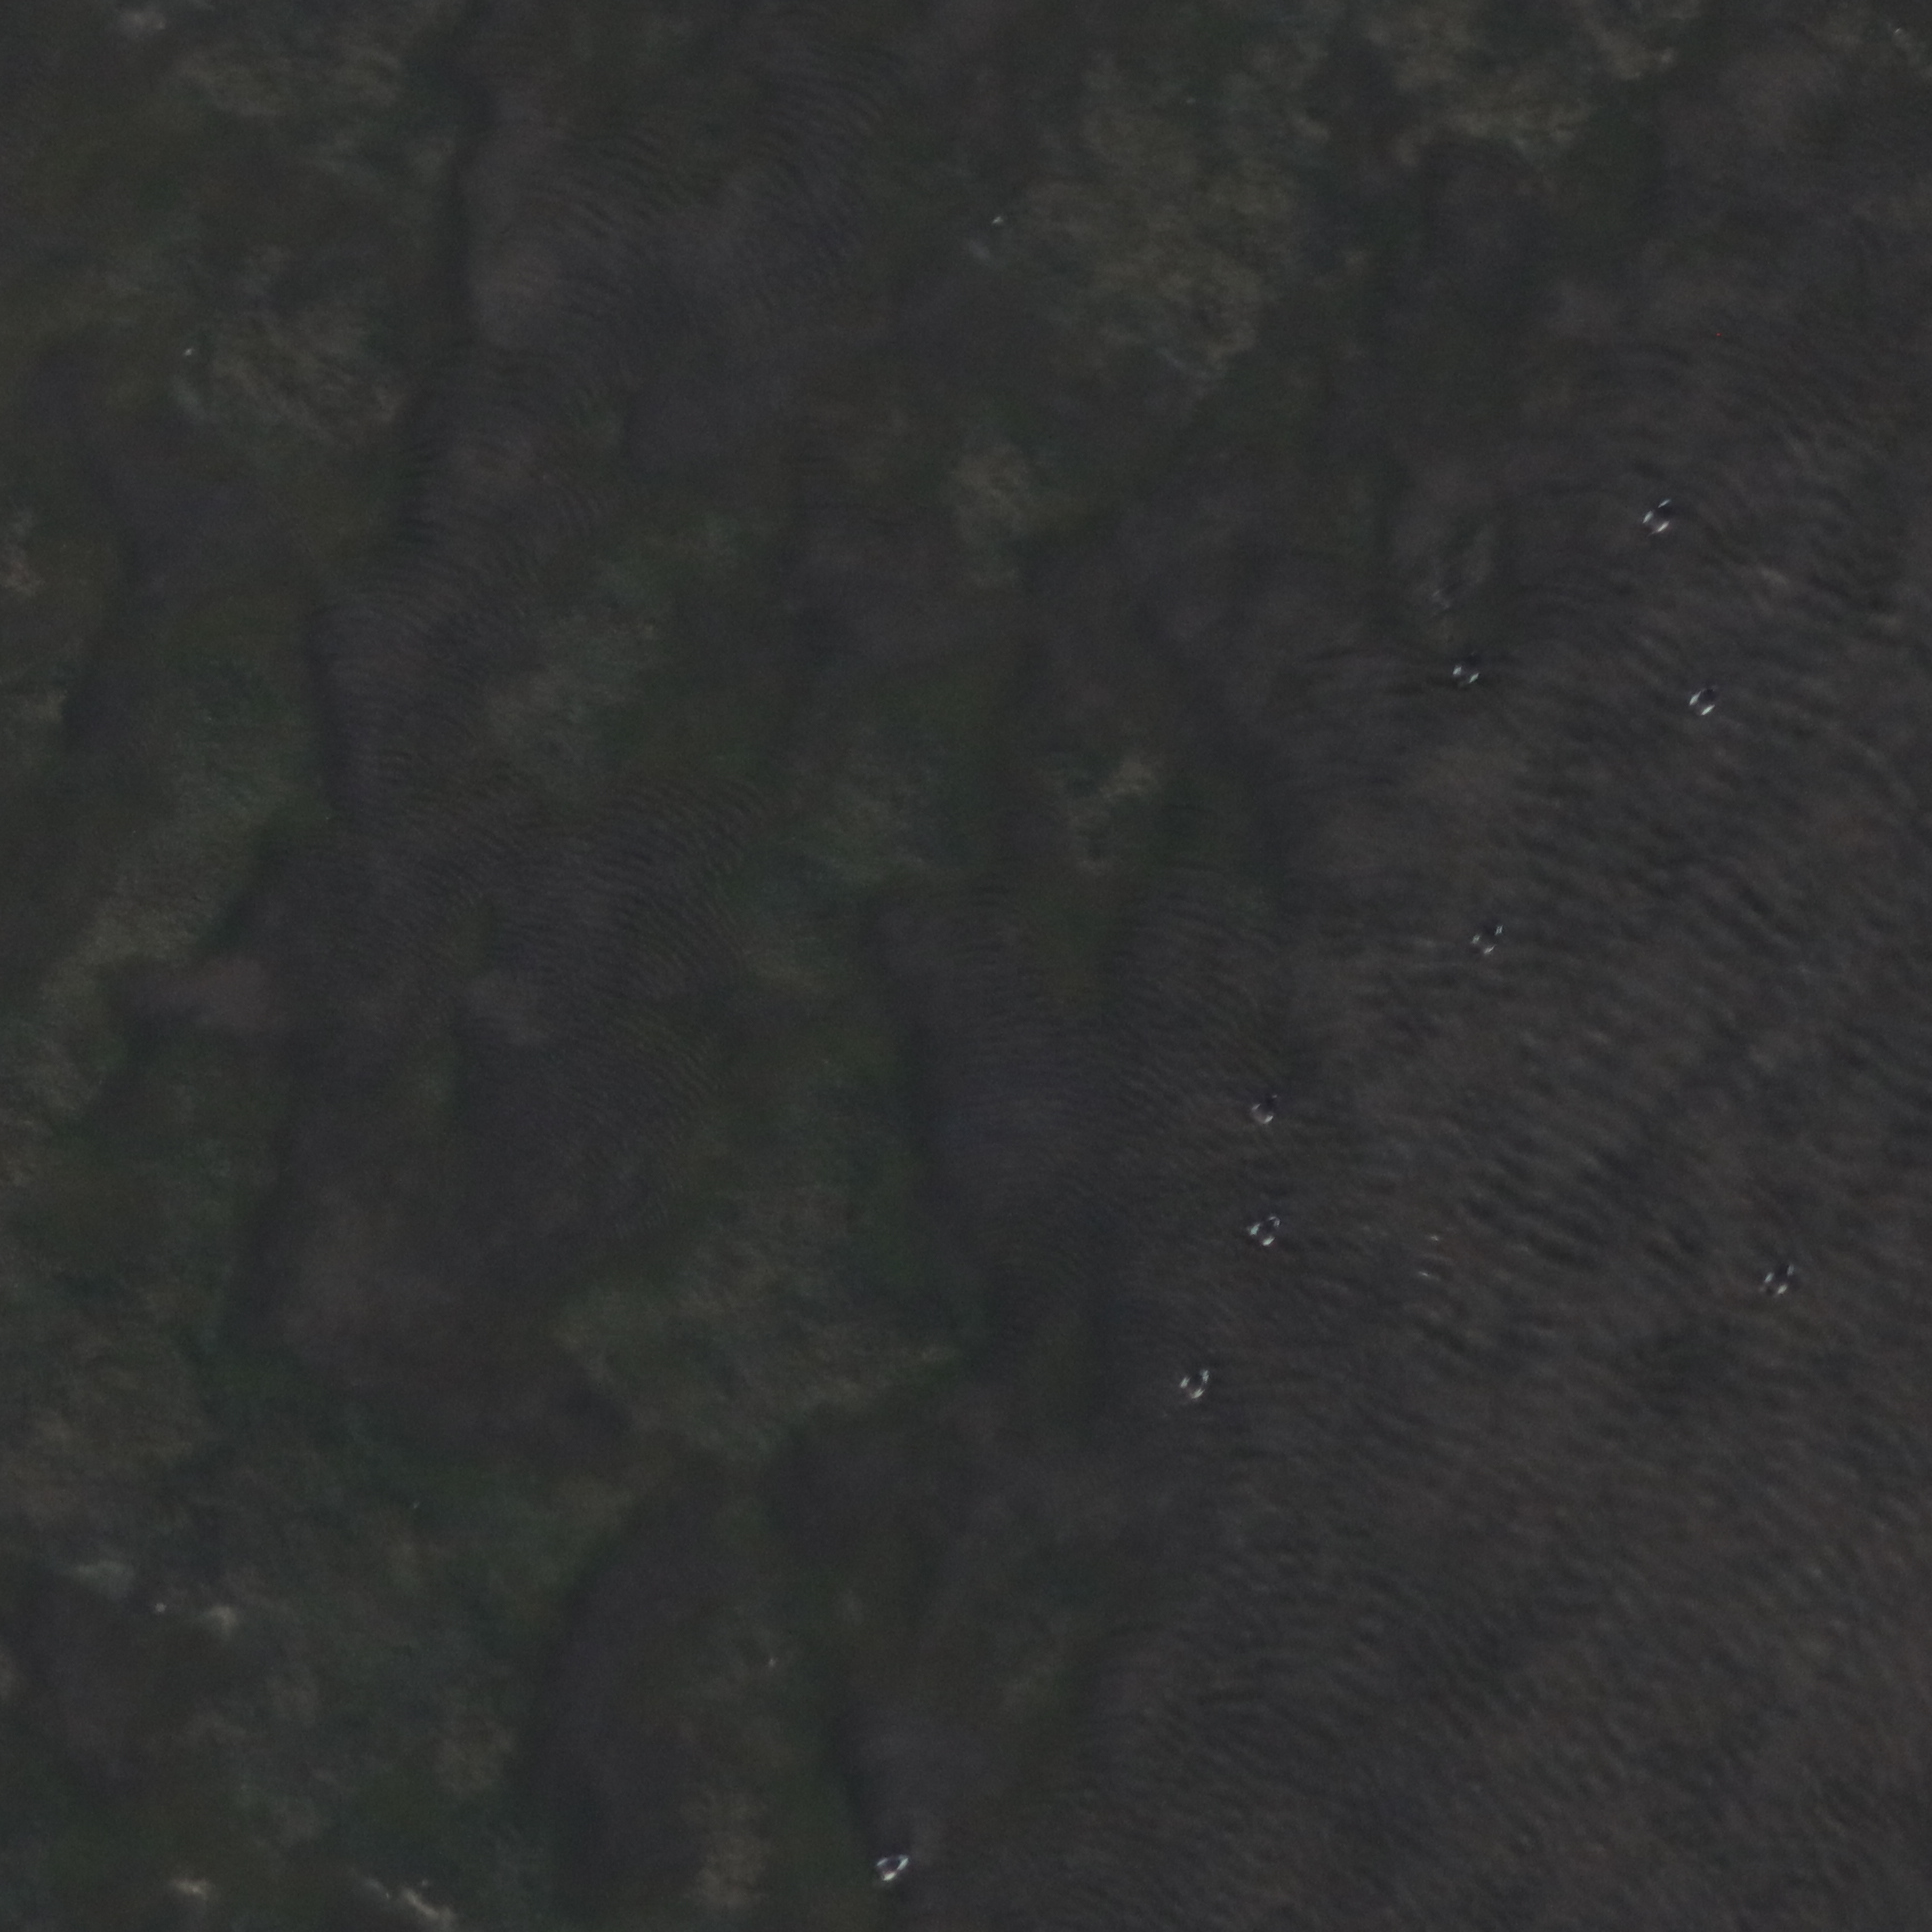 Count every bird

9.